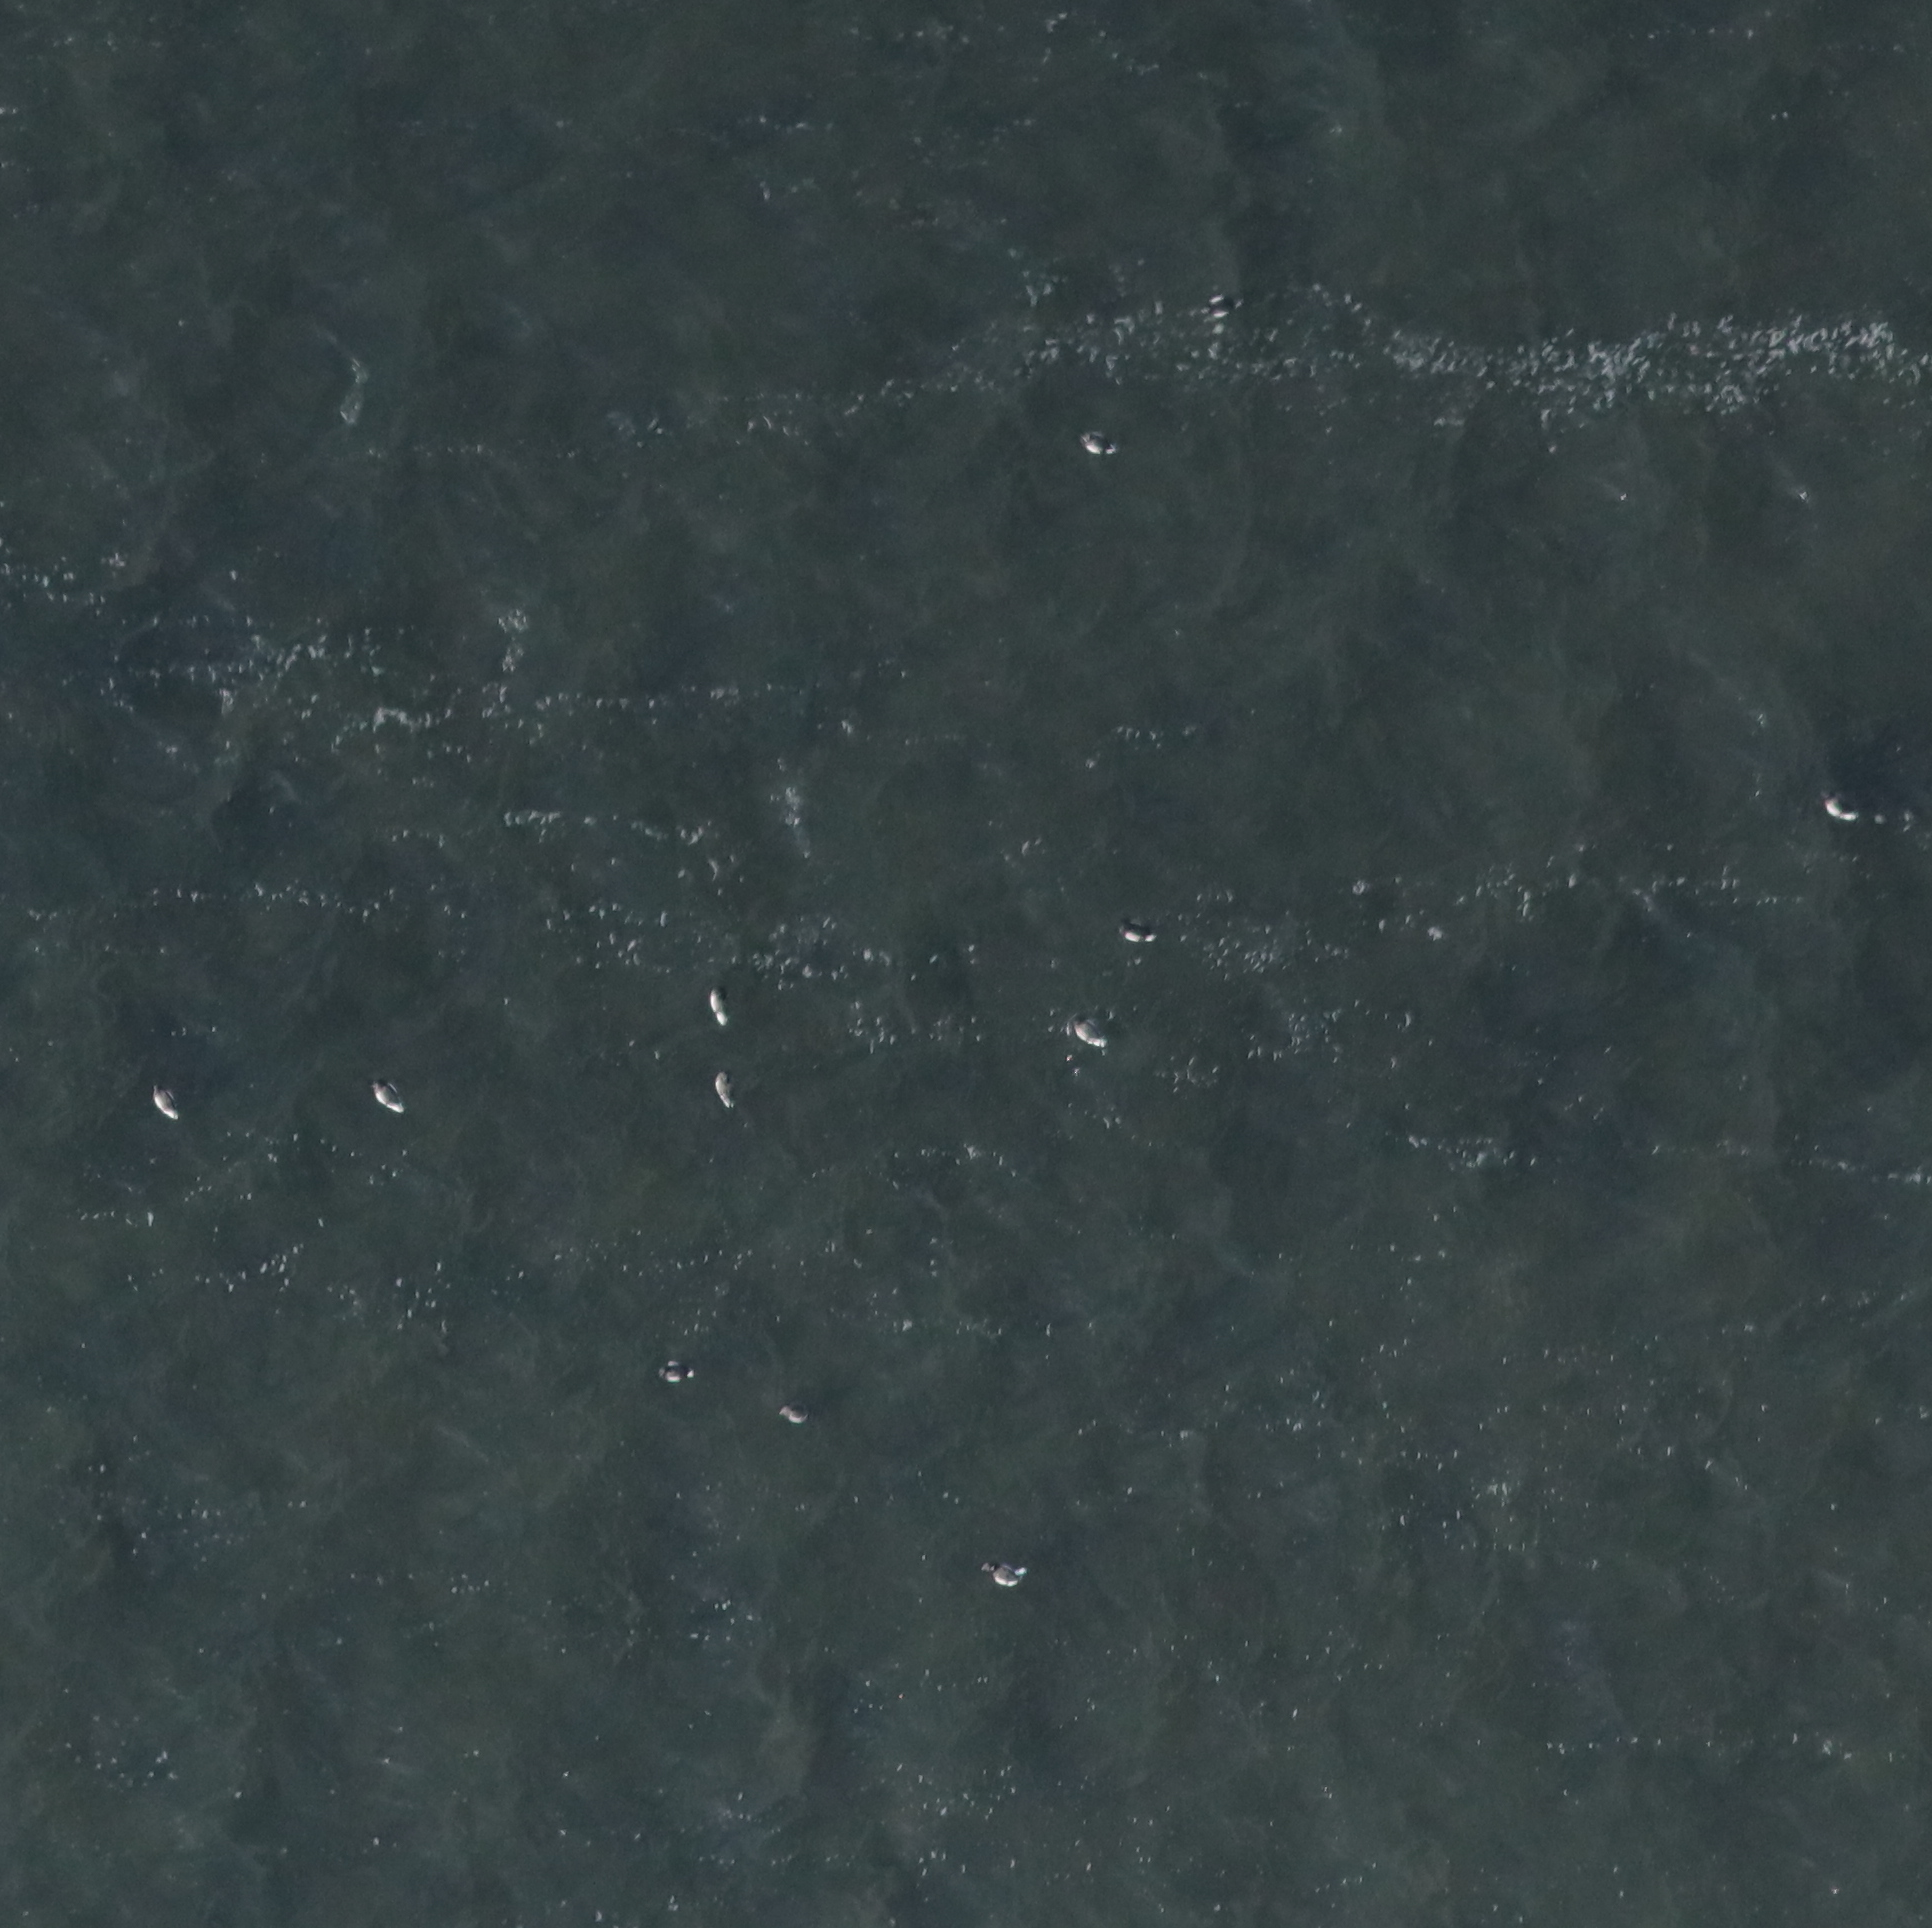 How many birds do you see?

12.